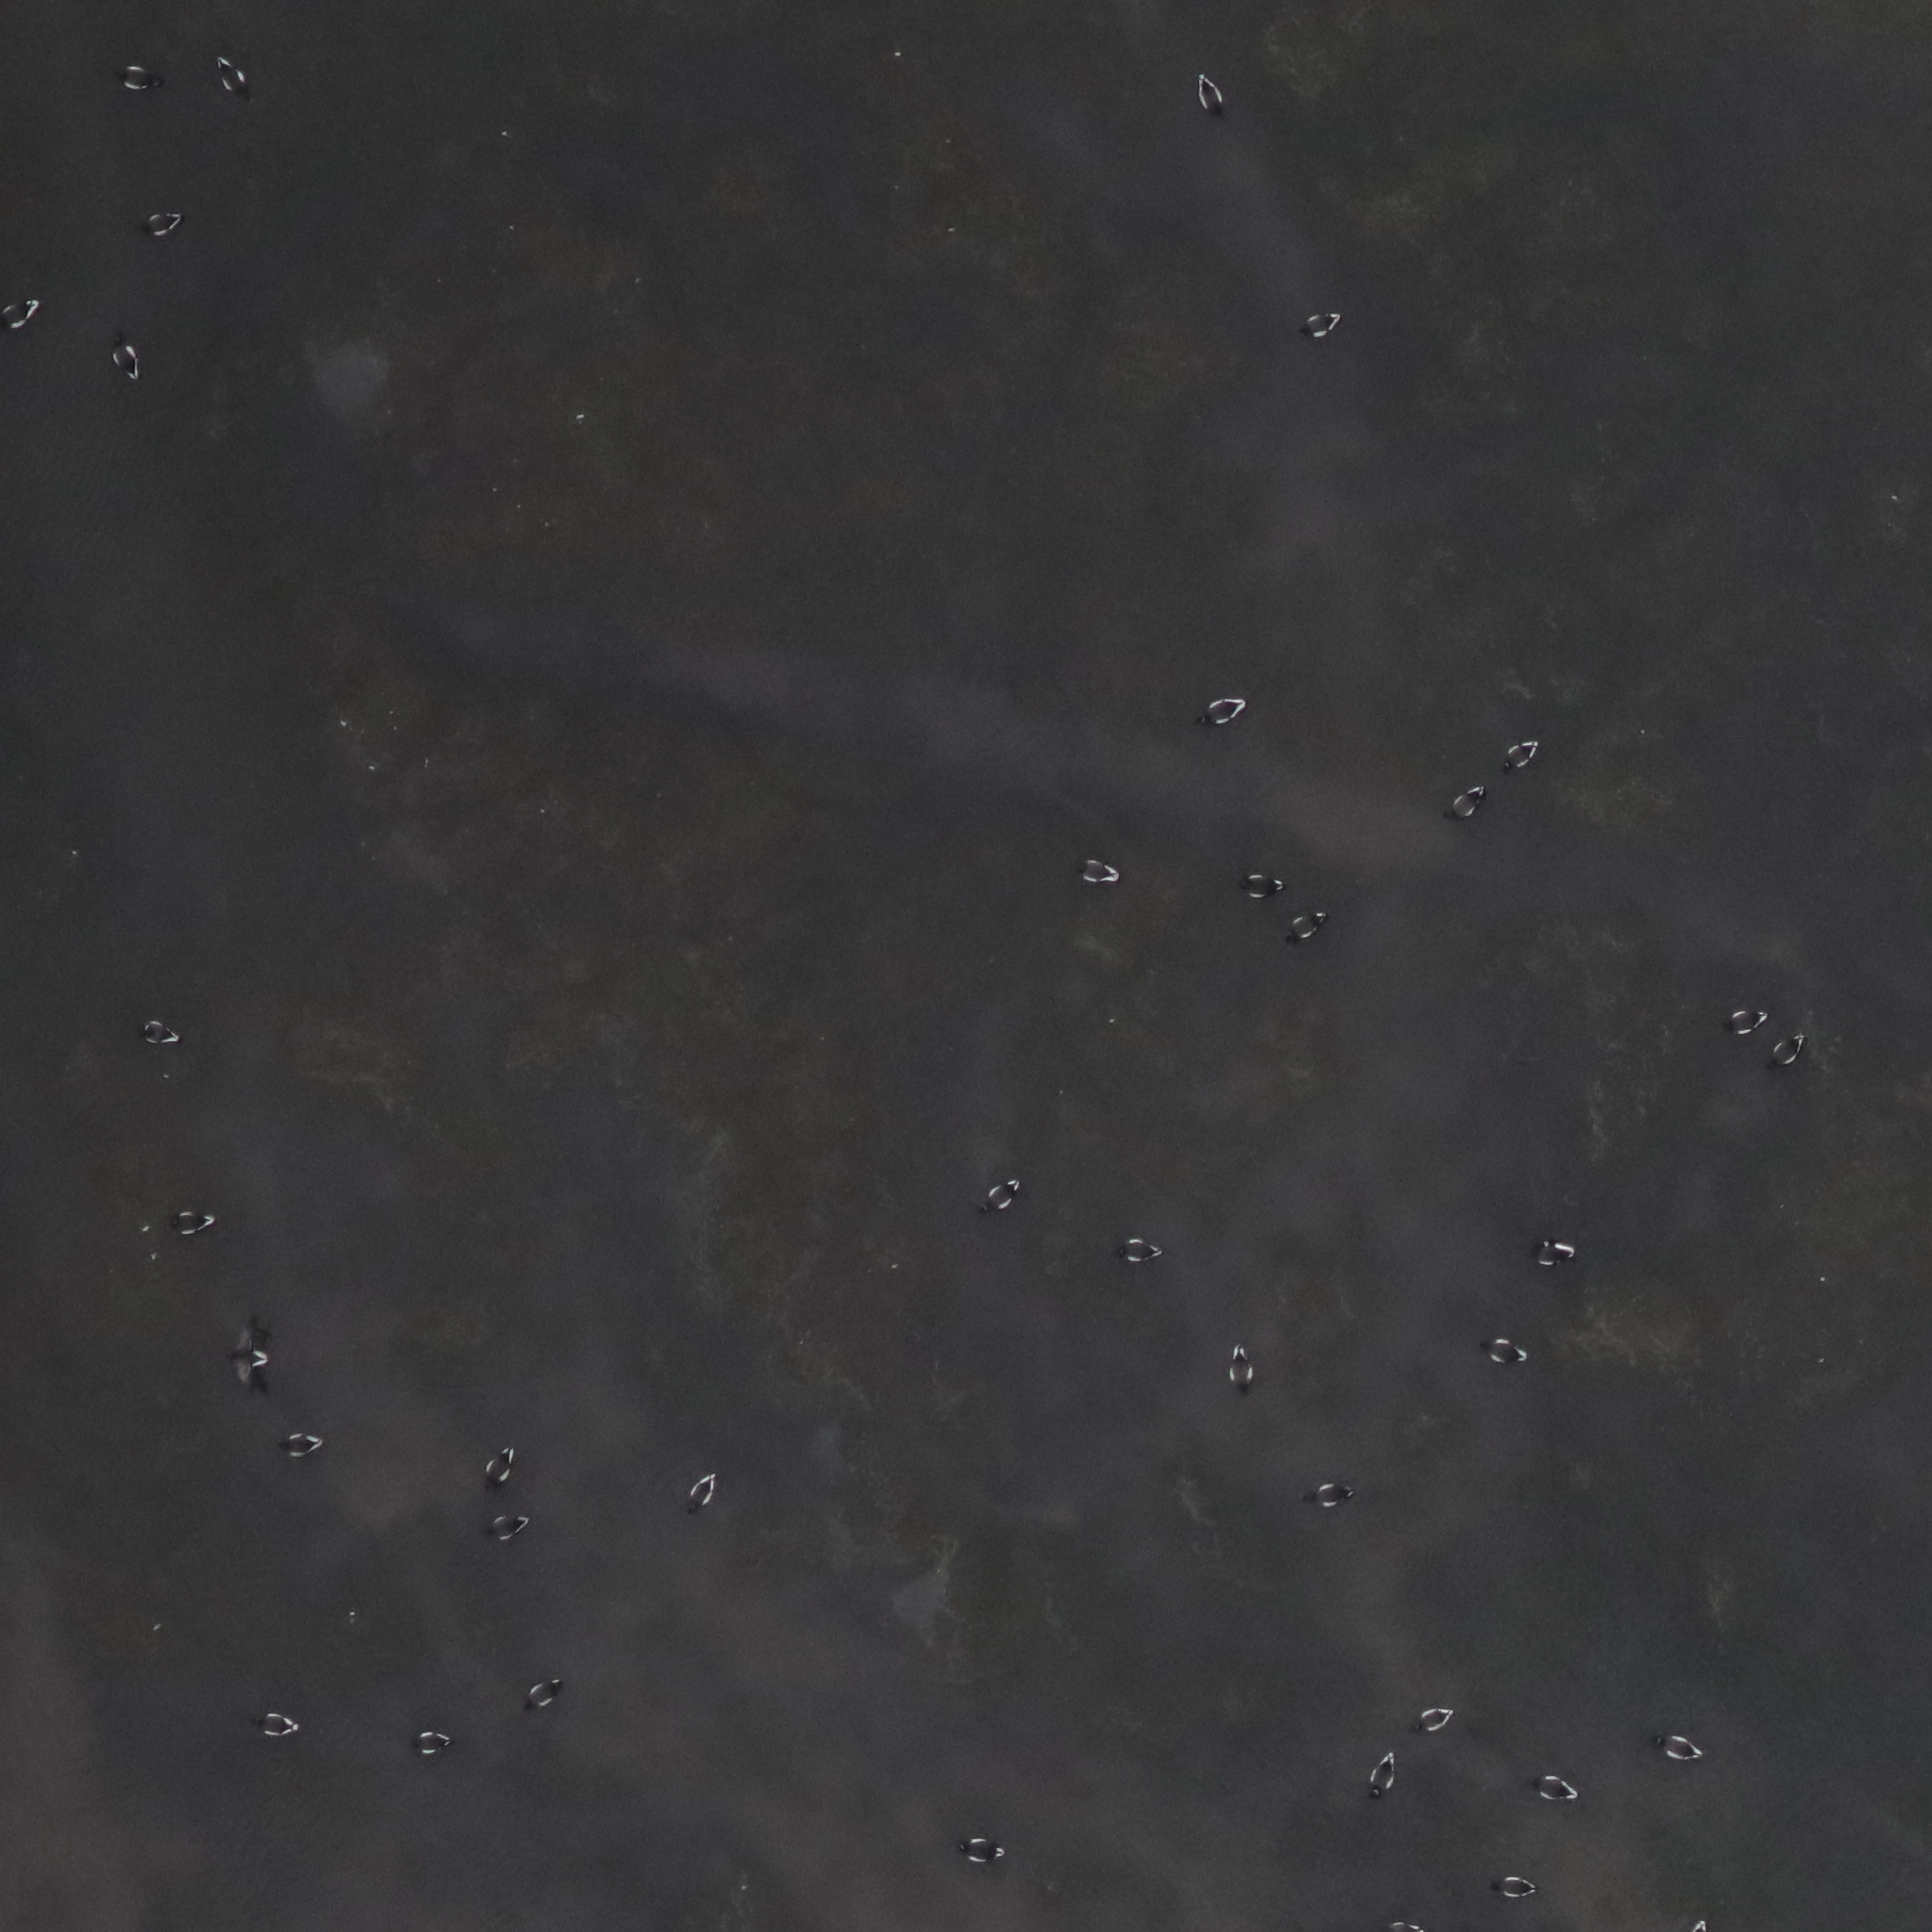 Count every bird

37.